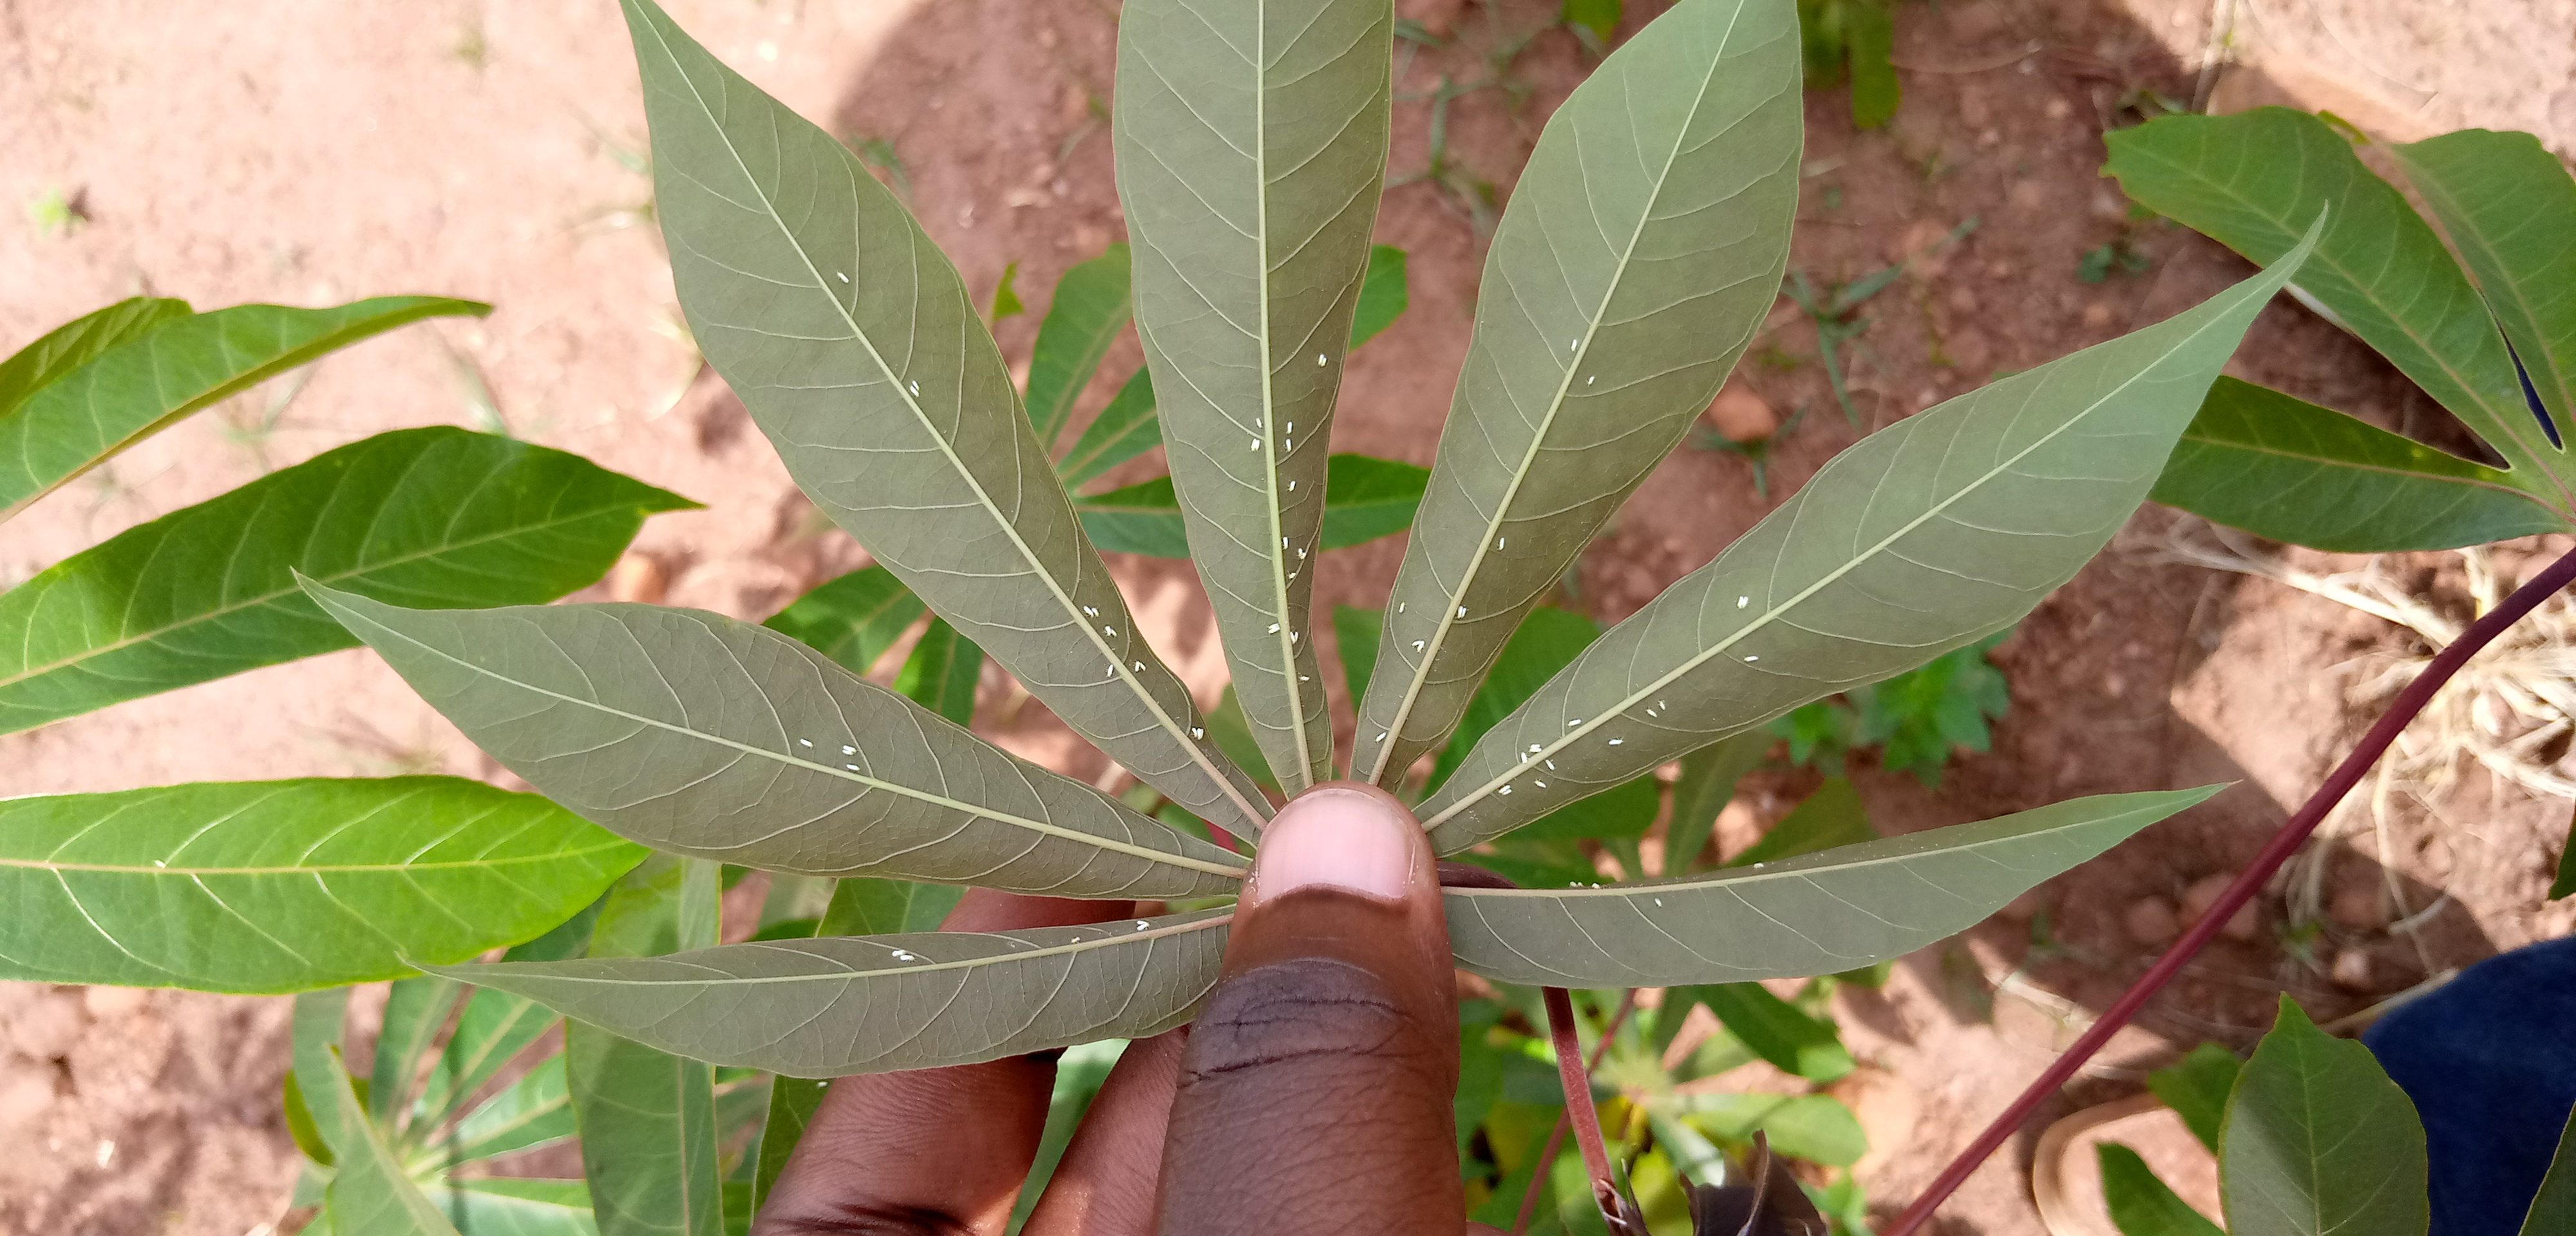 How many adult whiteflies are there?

66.